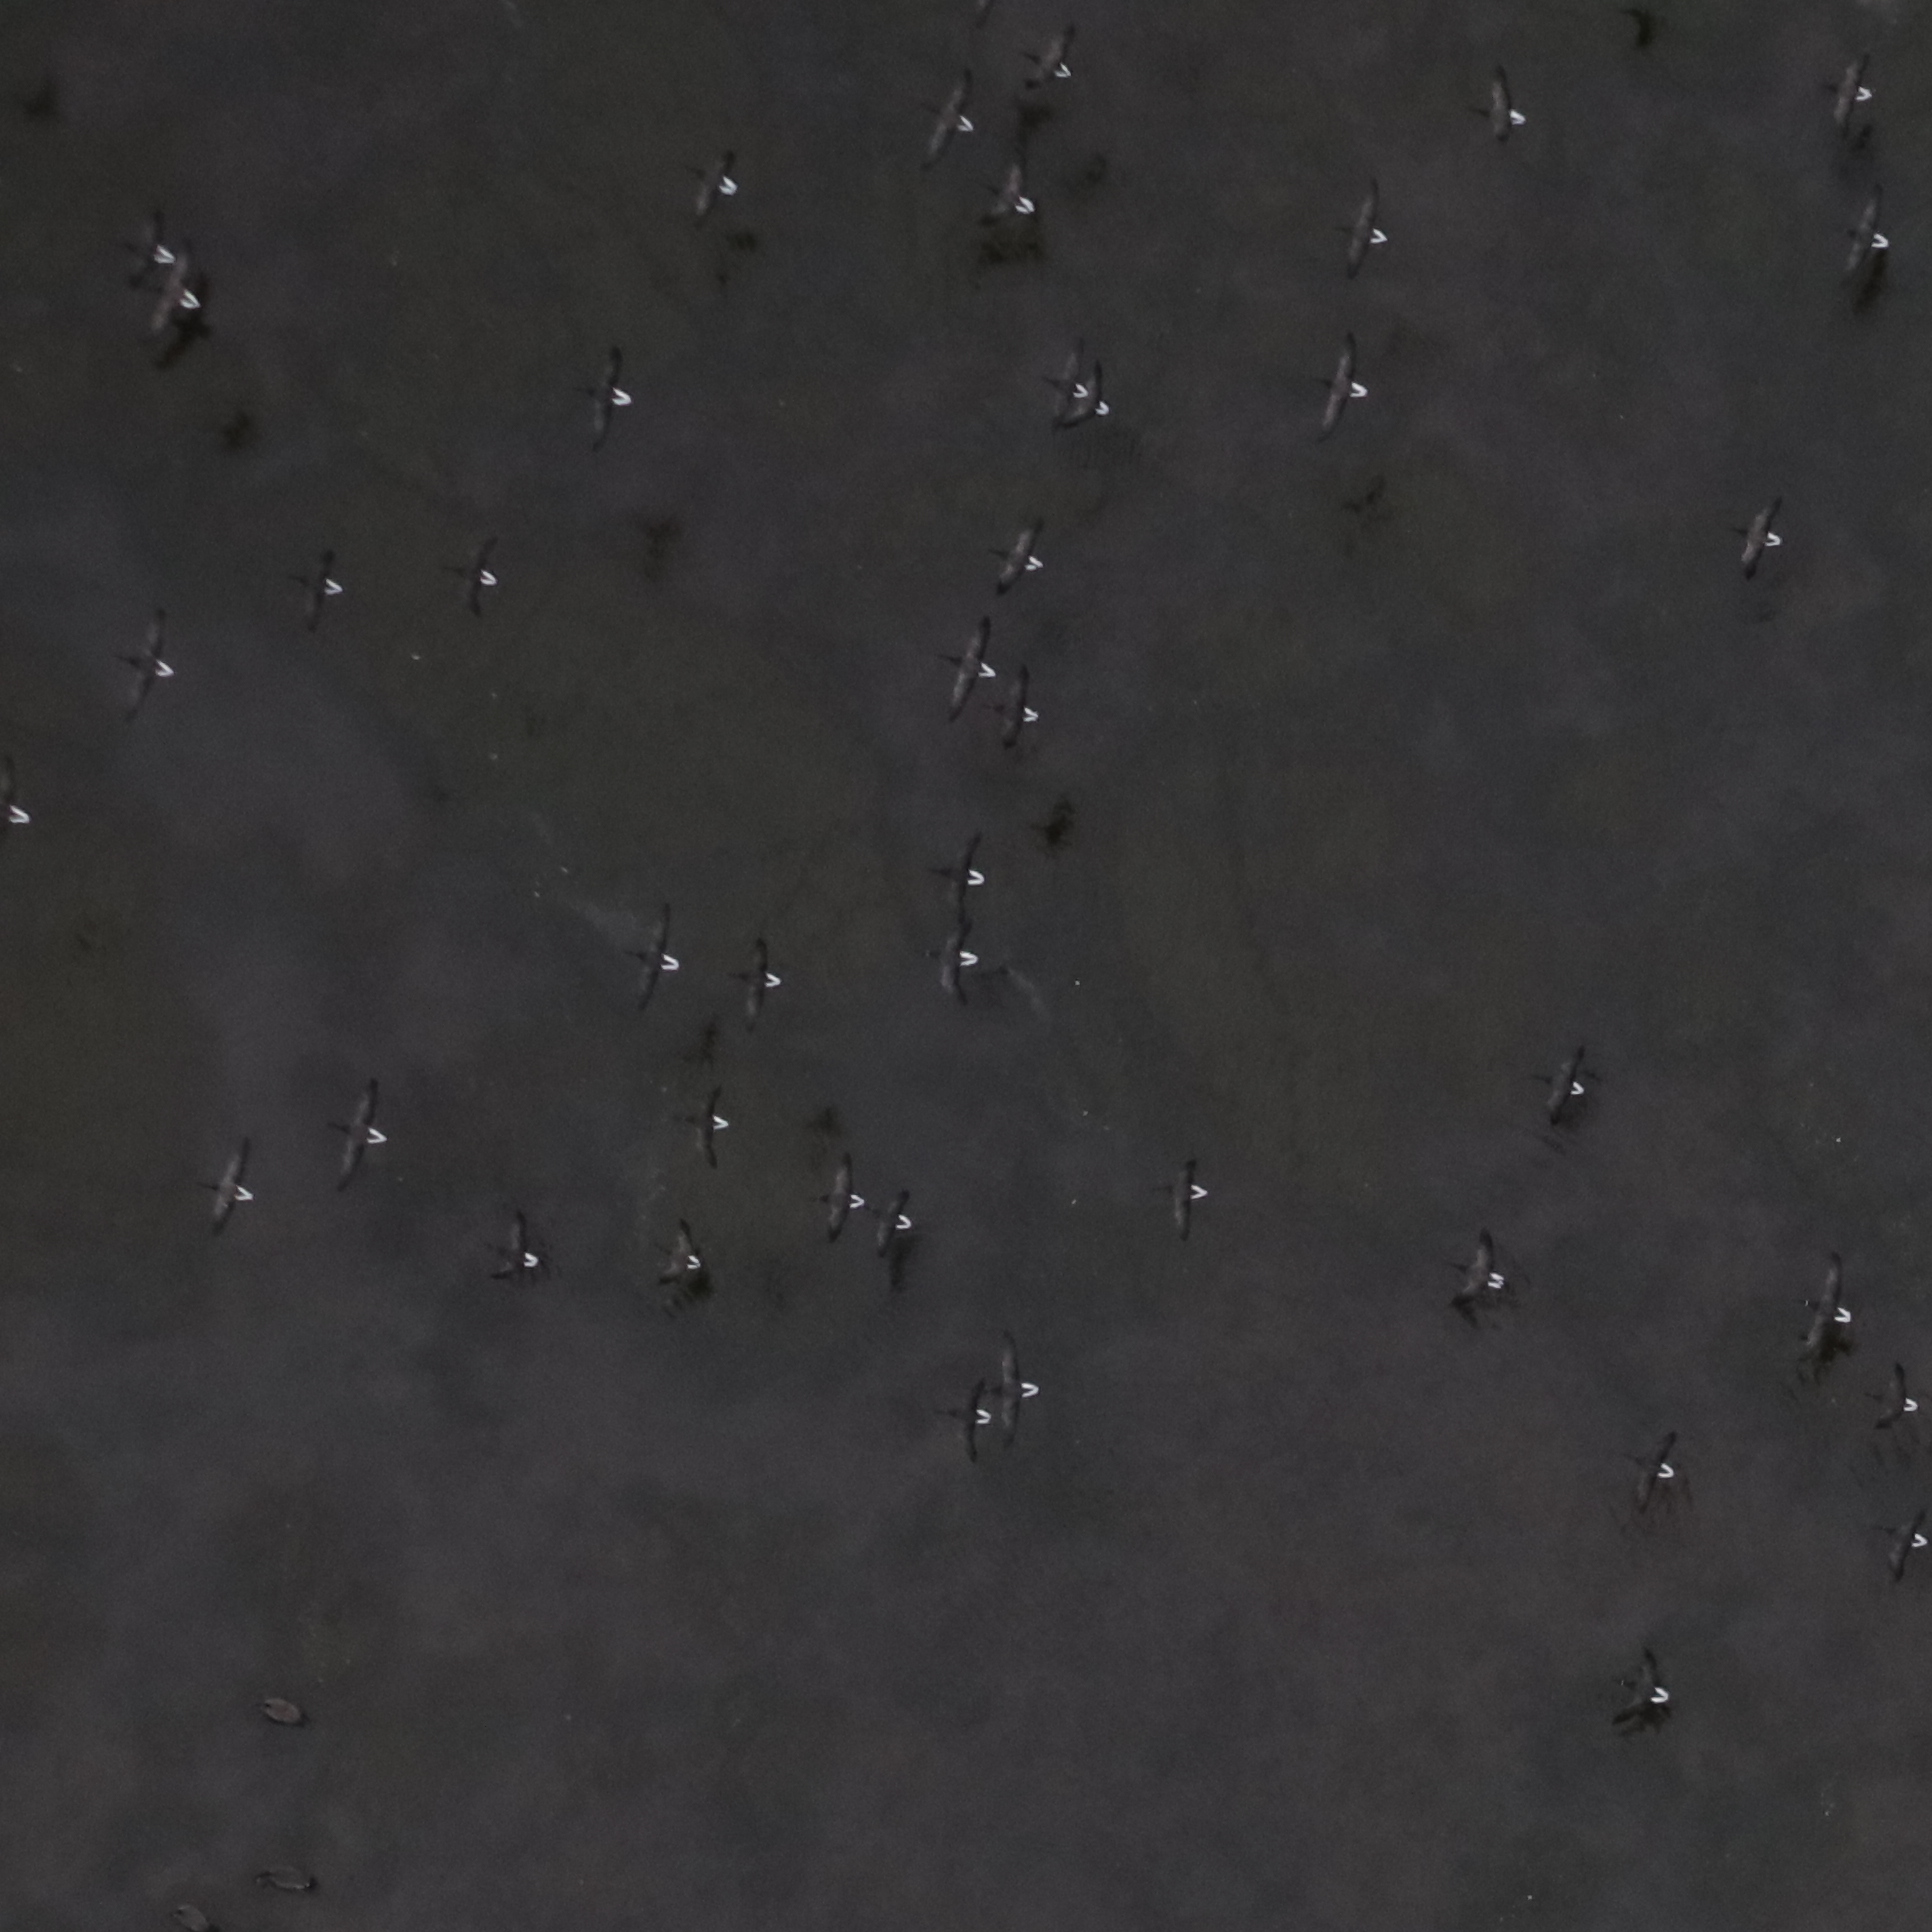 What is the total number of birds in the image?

45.